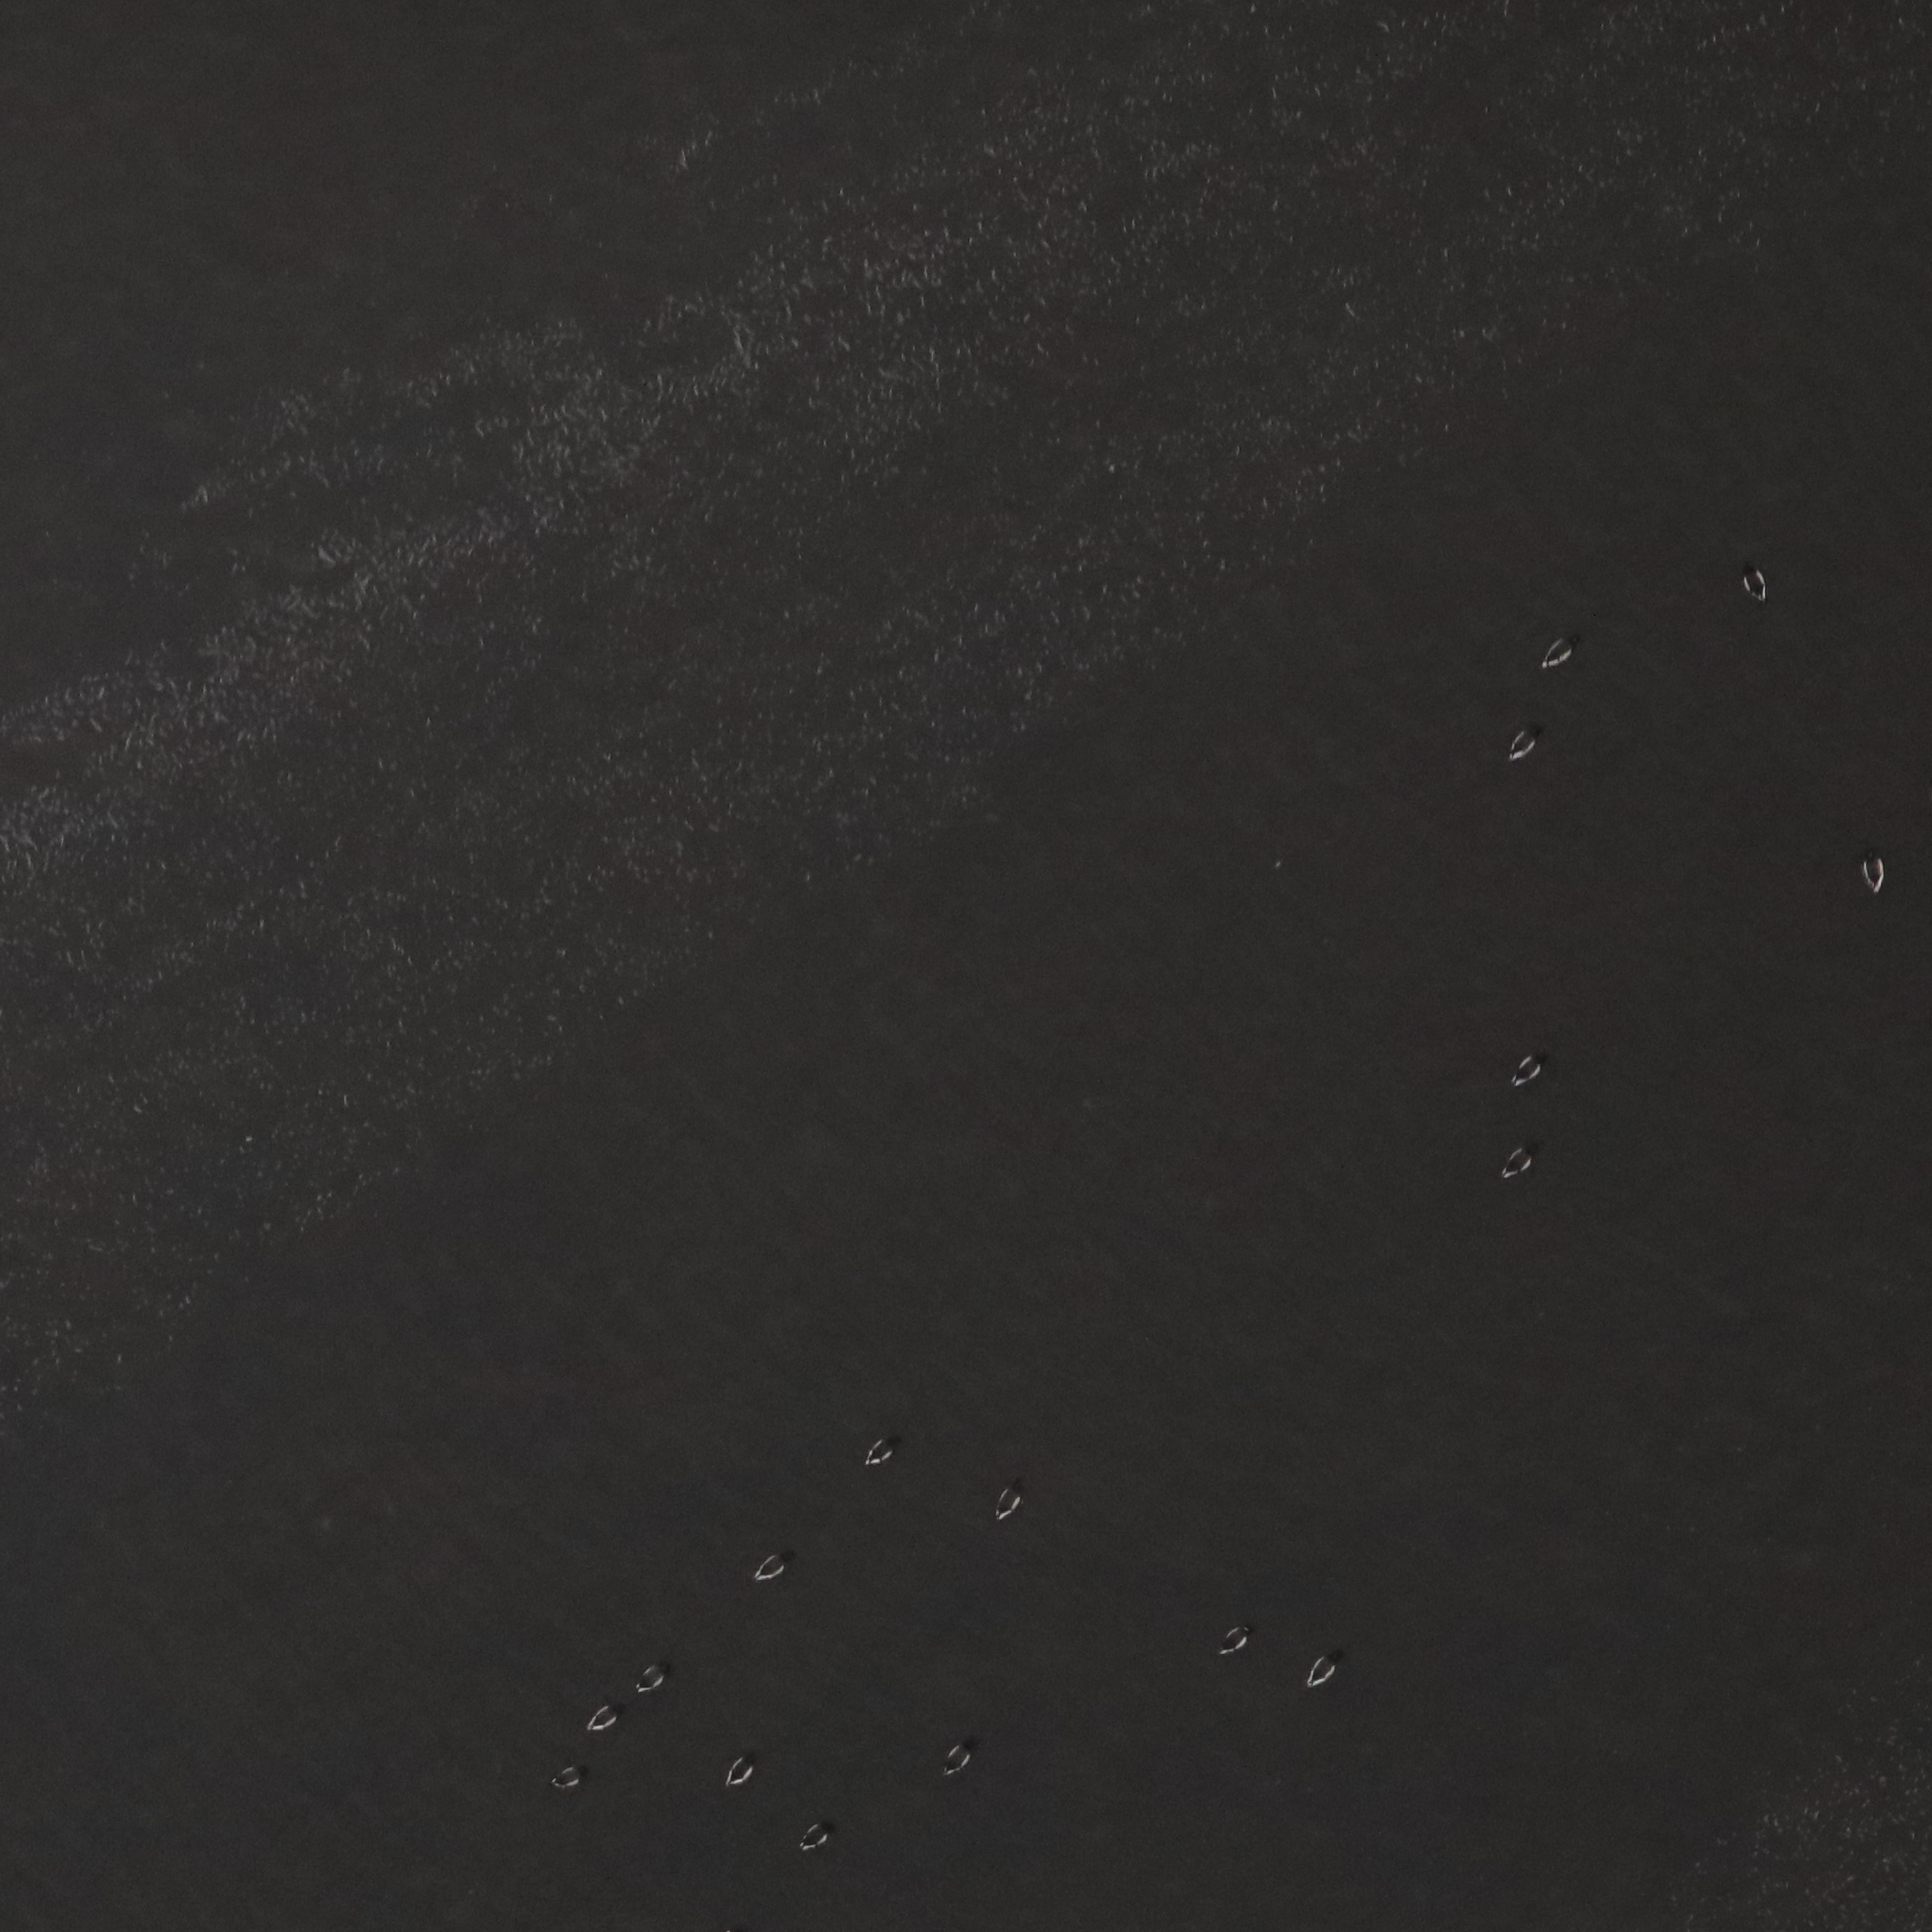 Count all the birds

17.